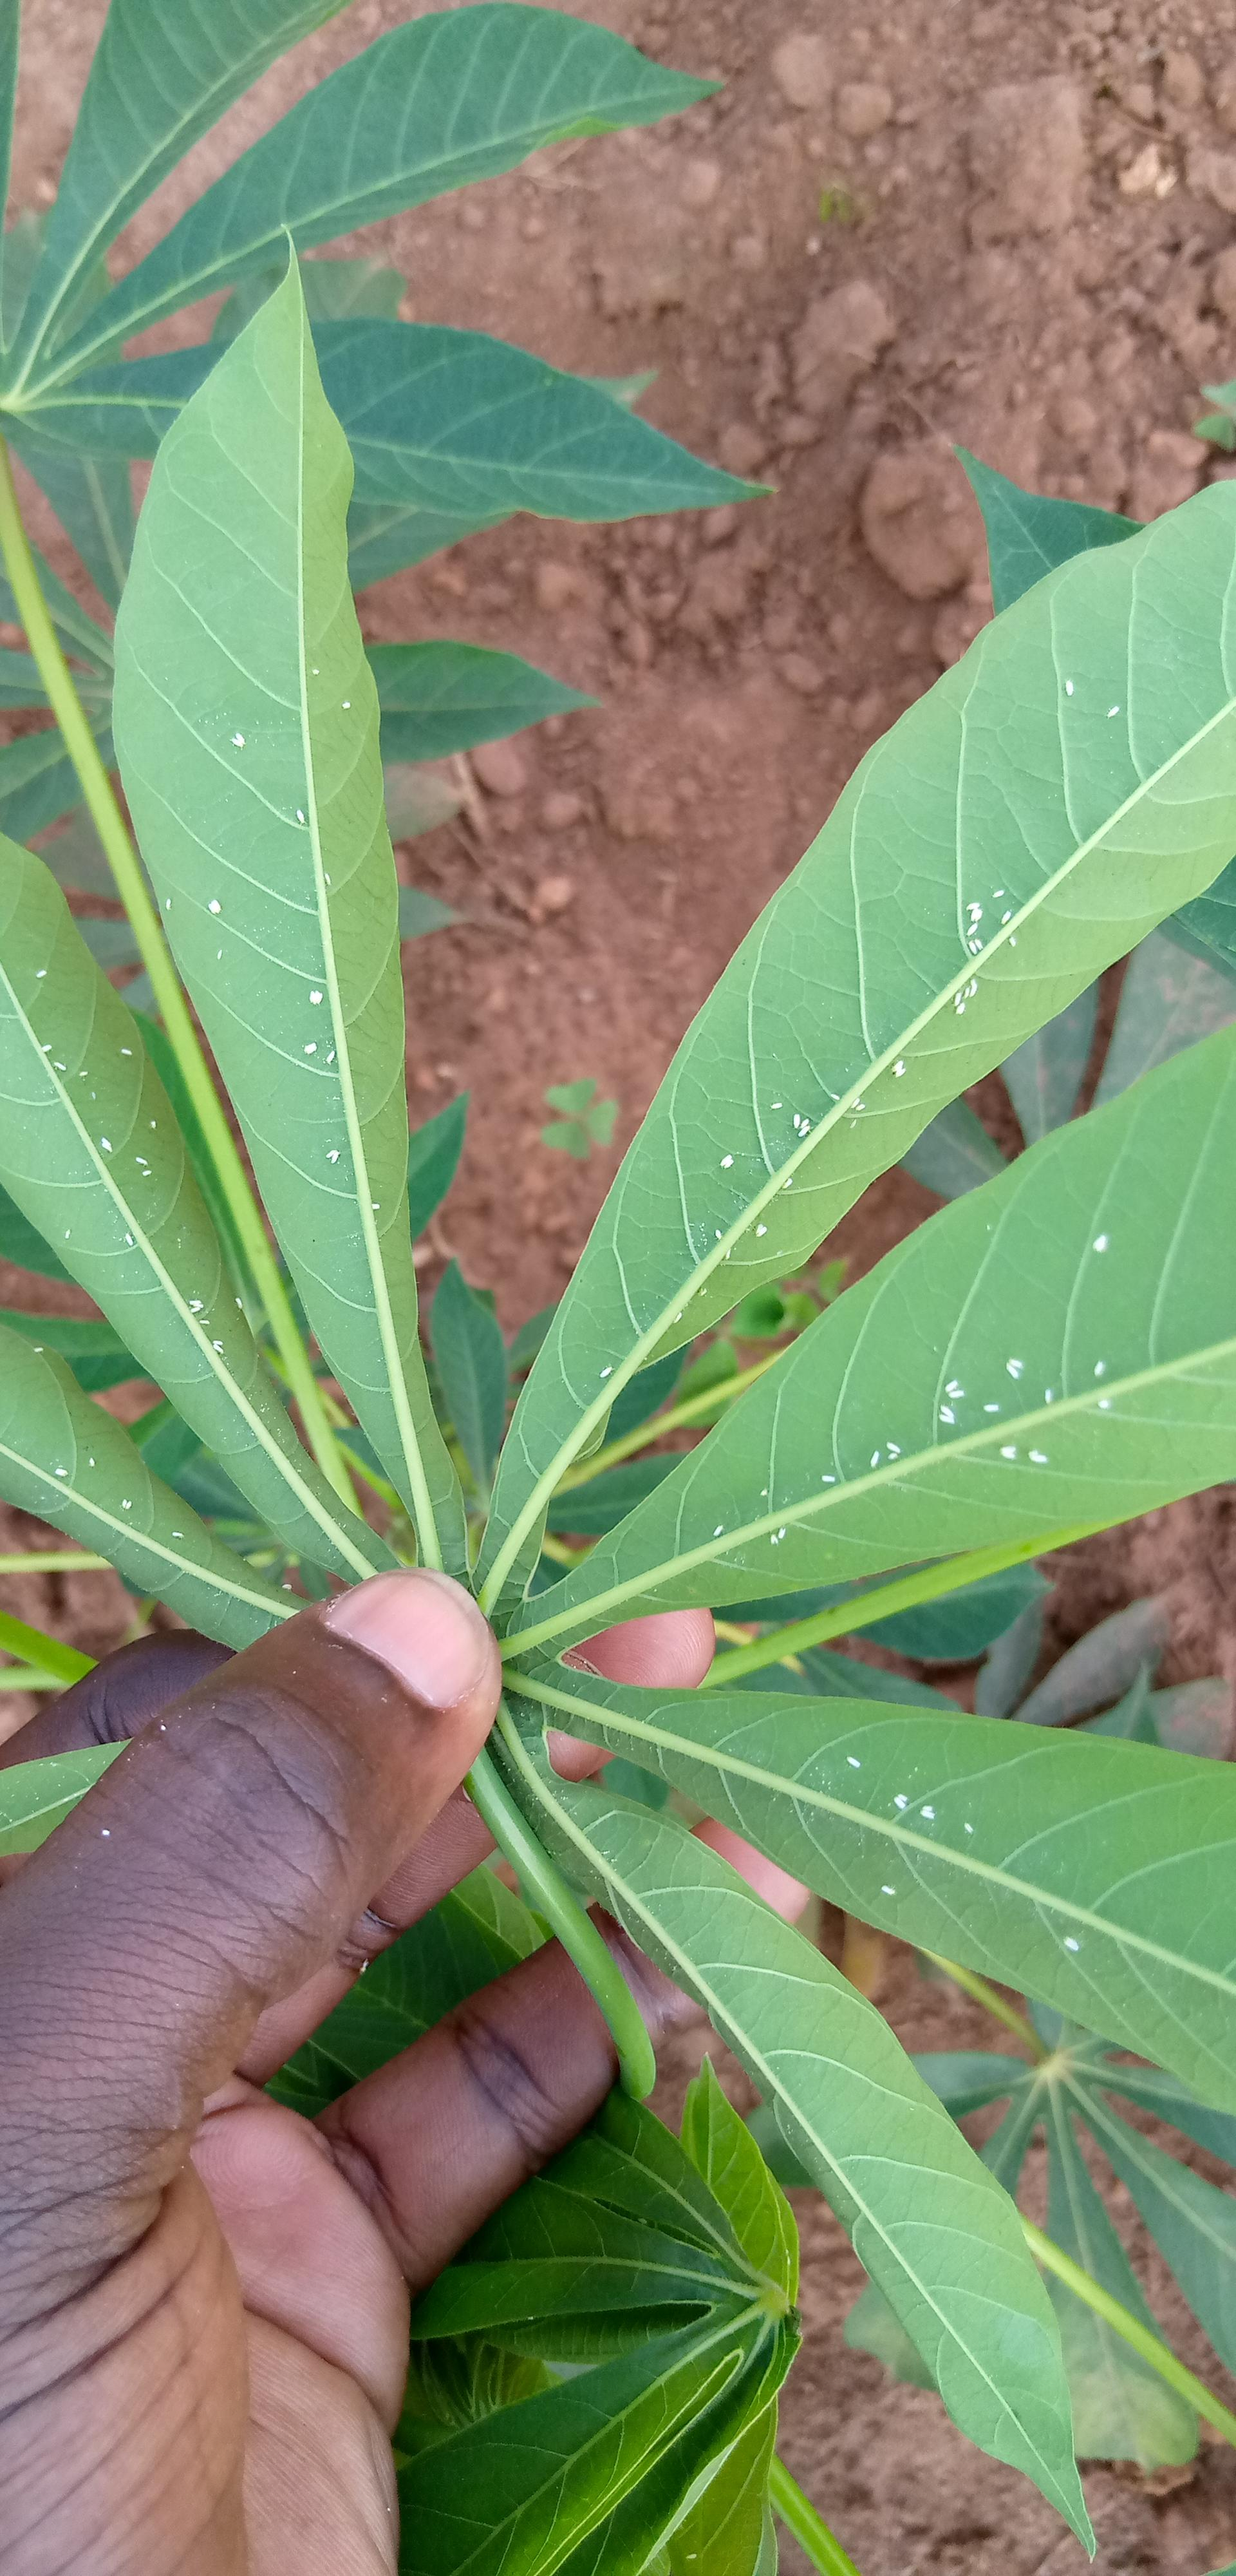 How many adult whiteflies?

113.